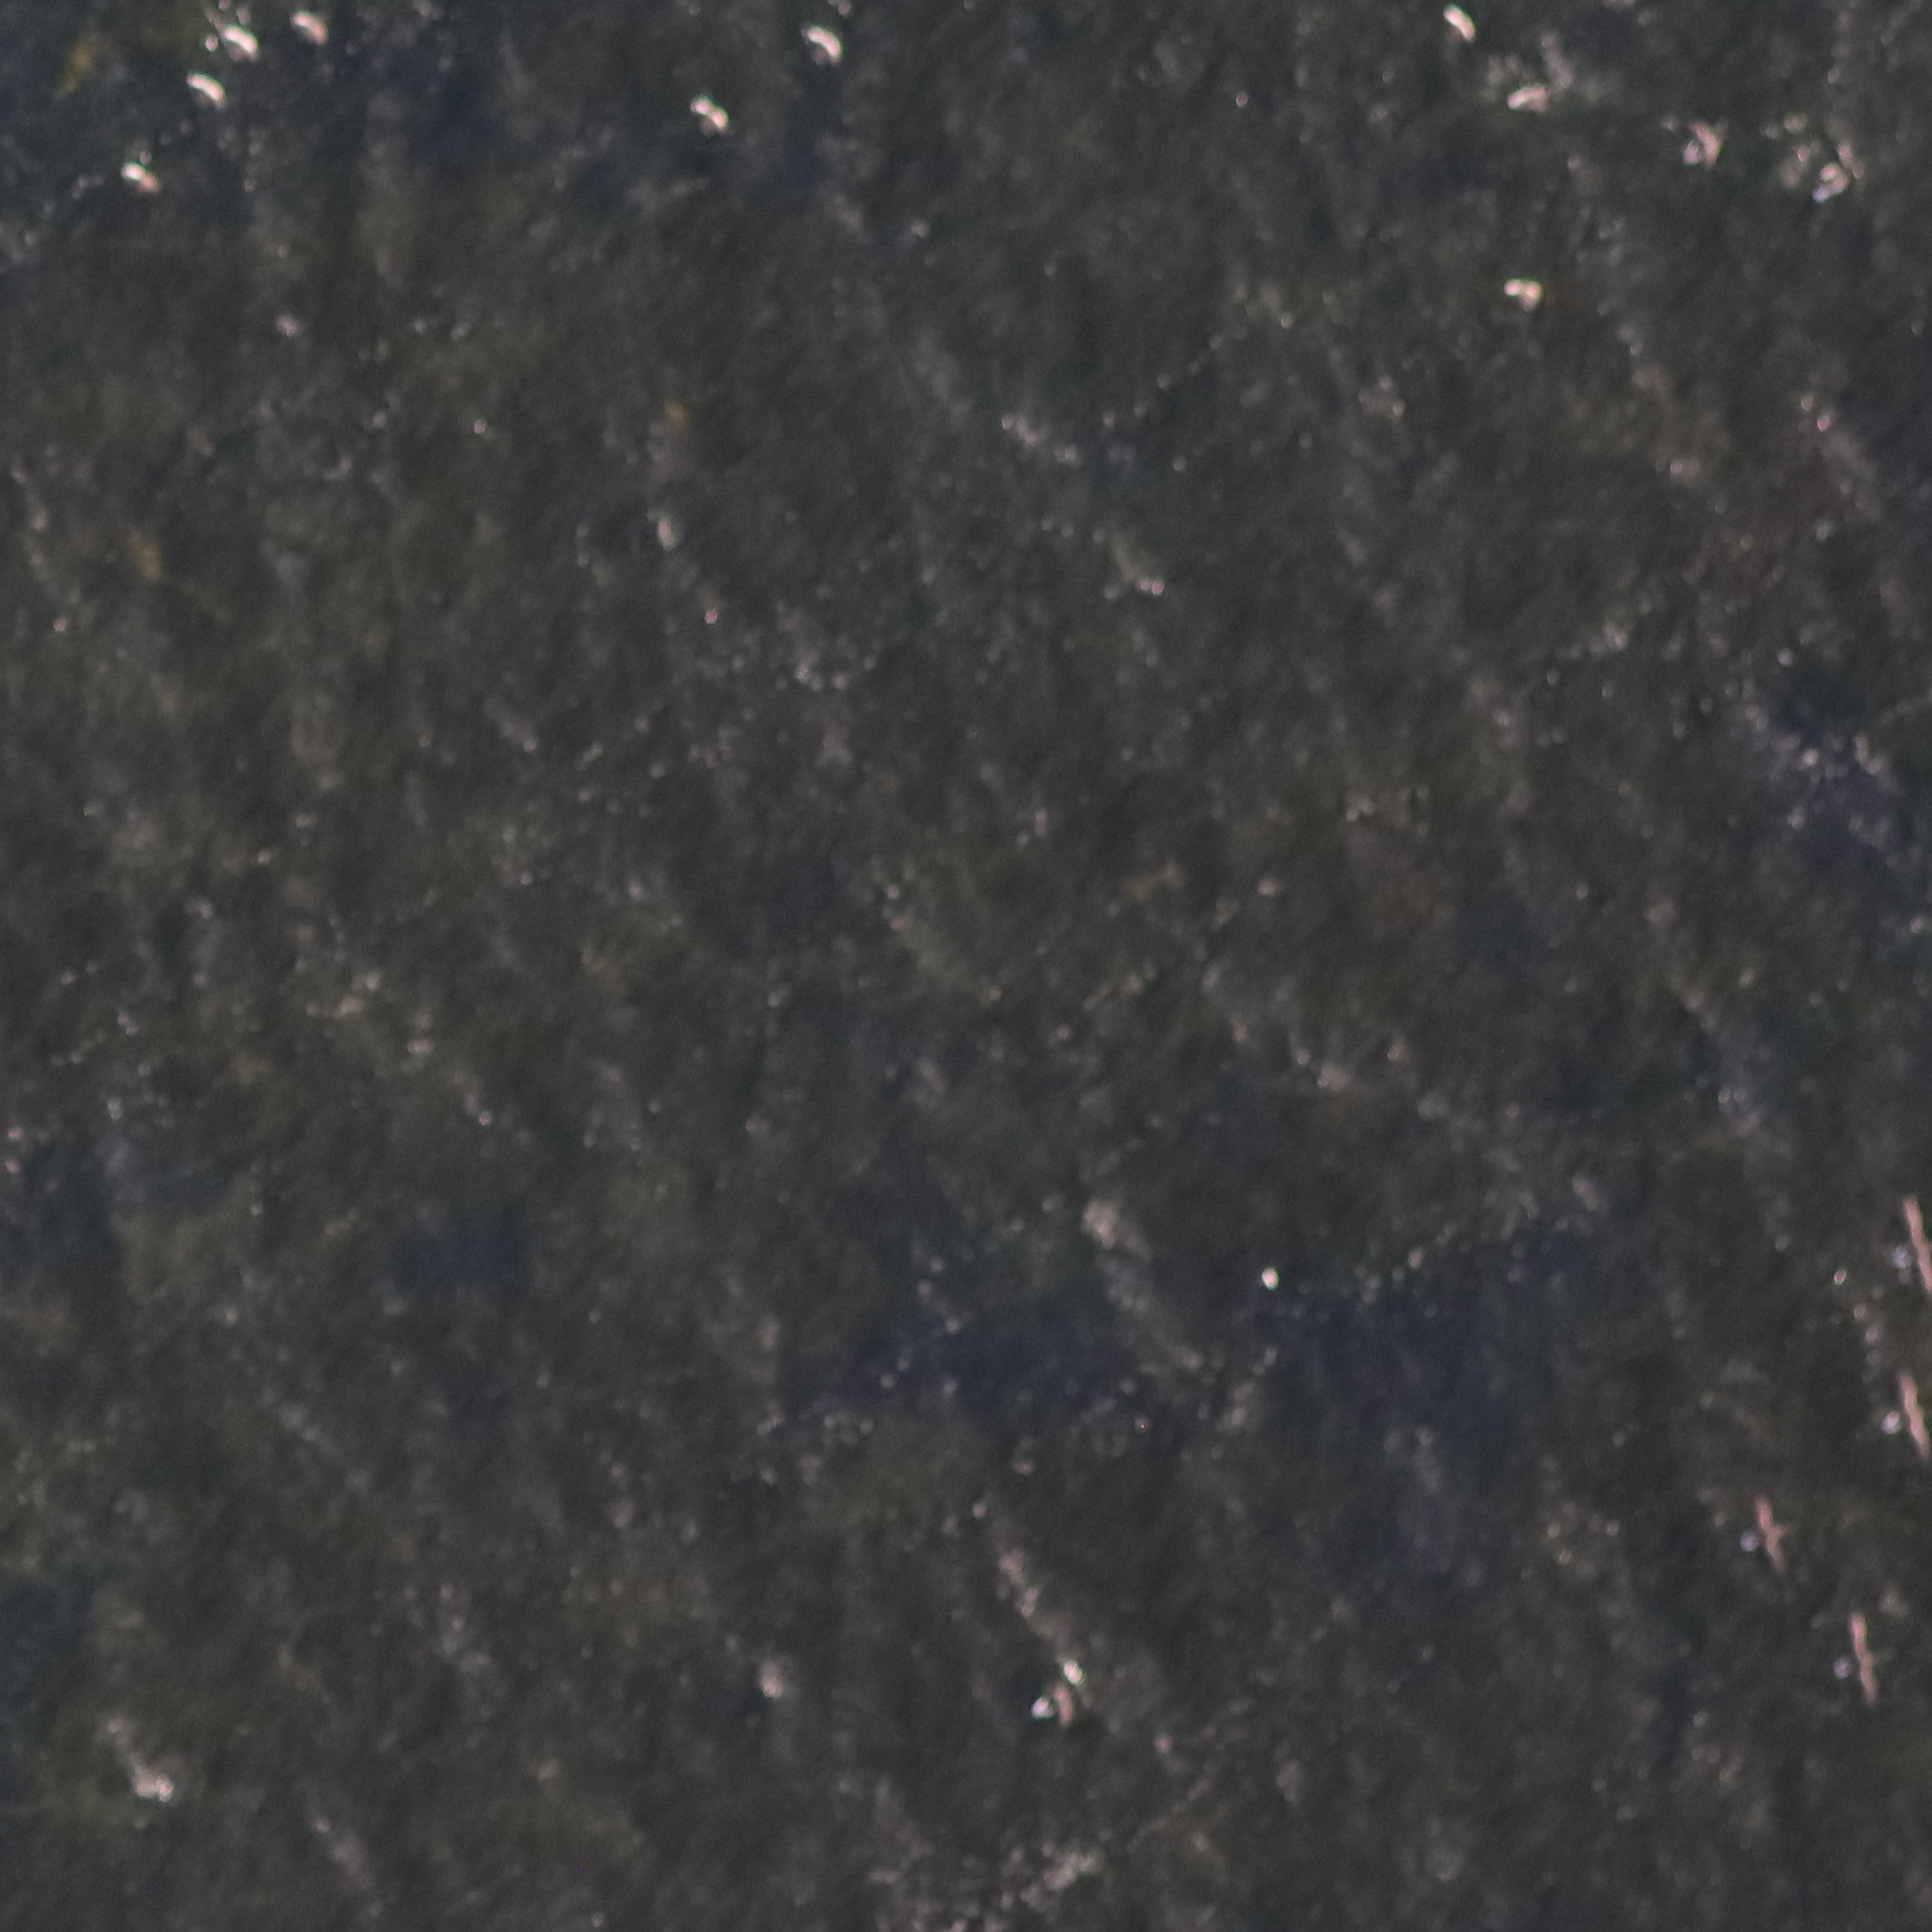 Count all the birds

16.